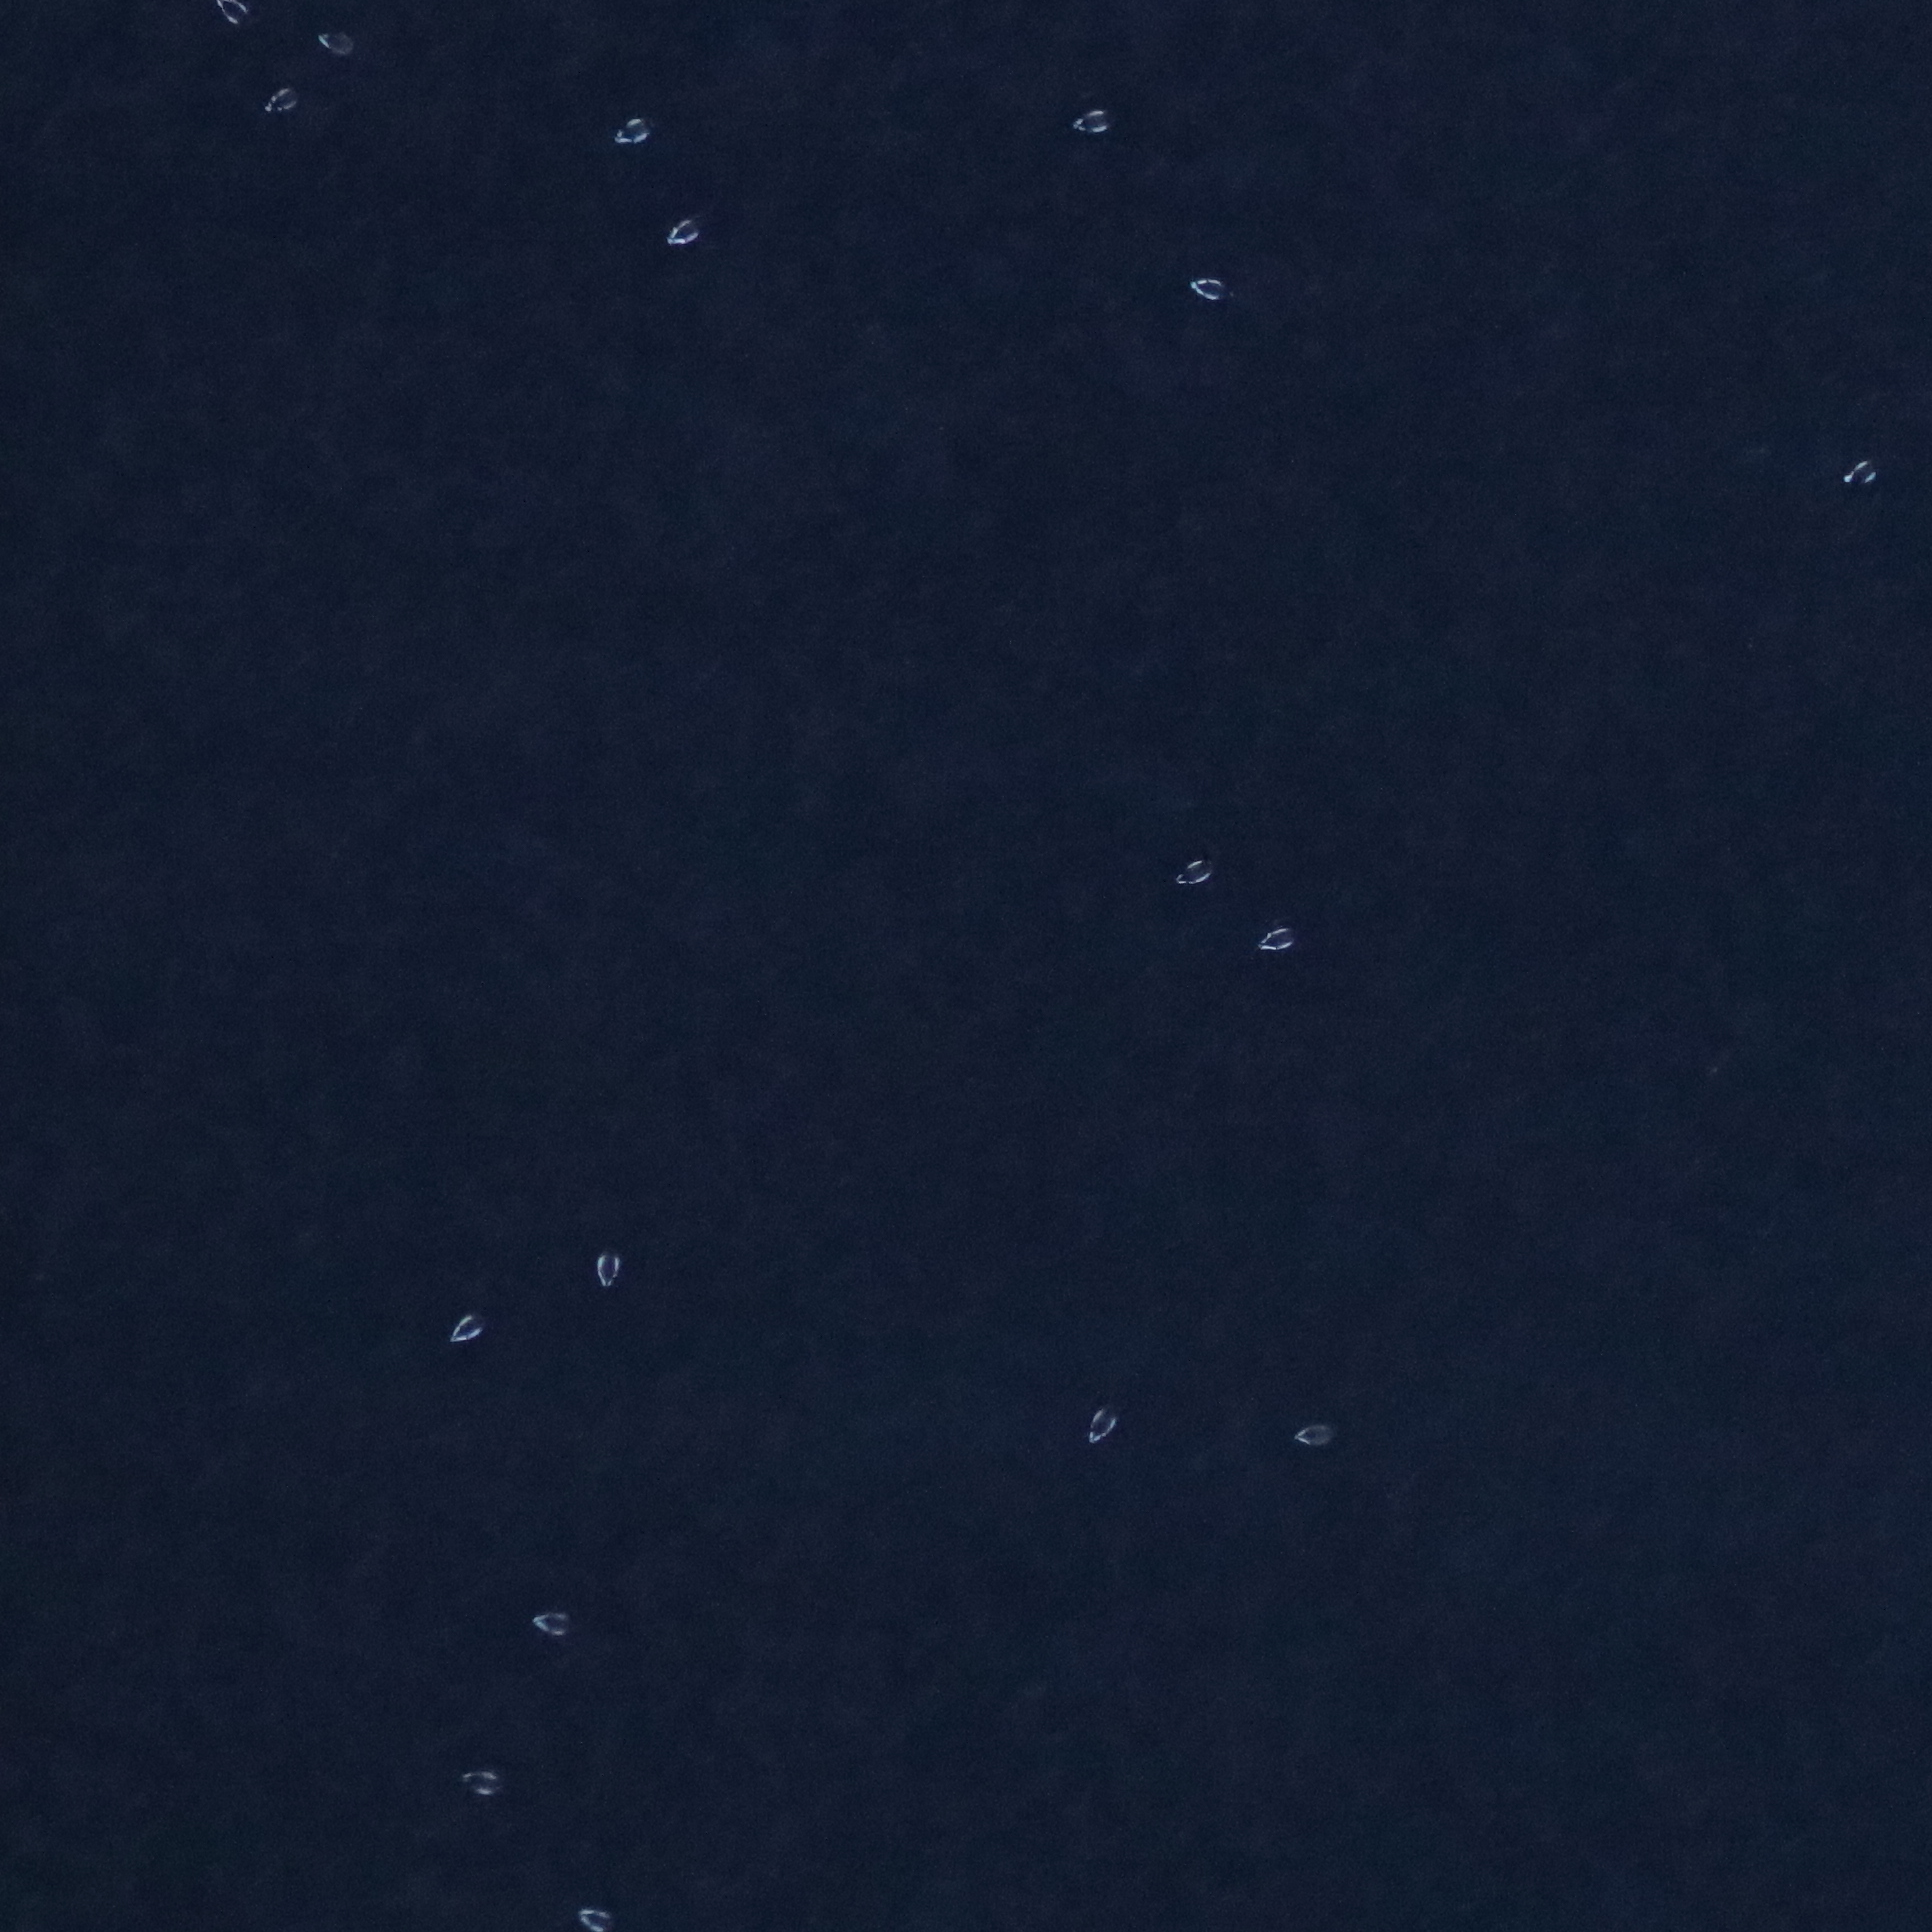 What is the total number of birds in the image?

17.